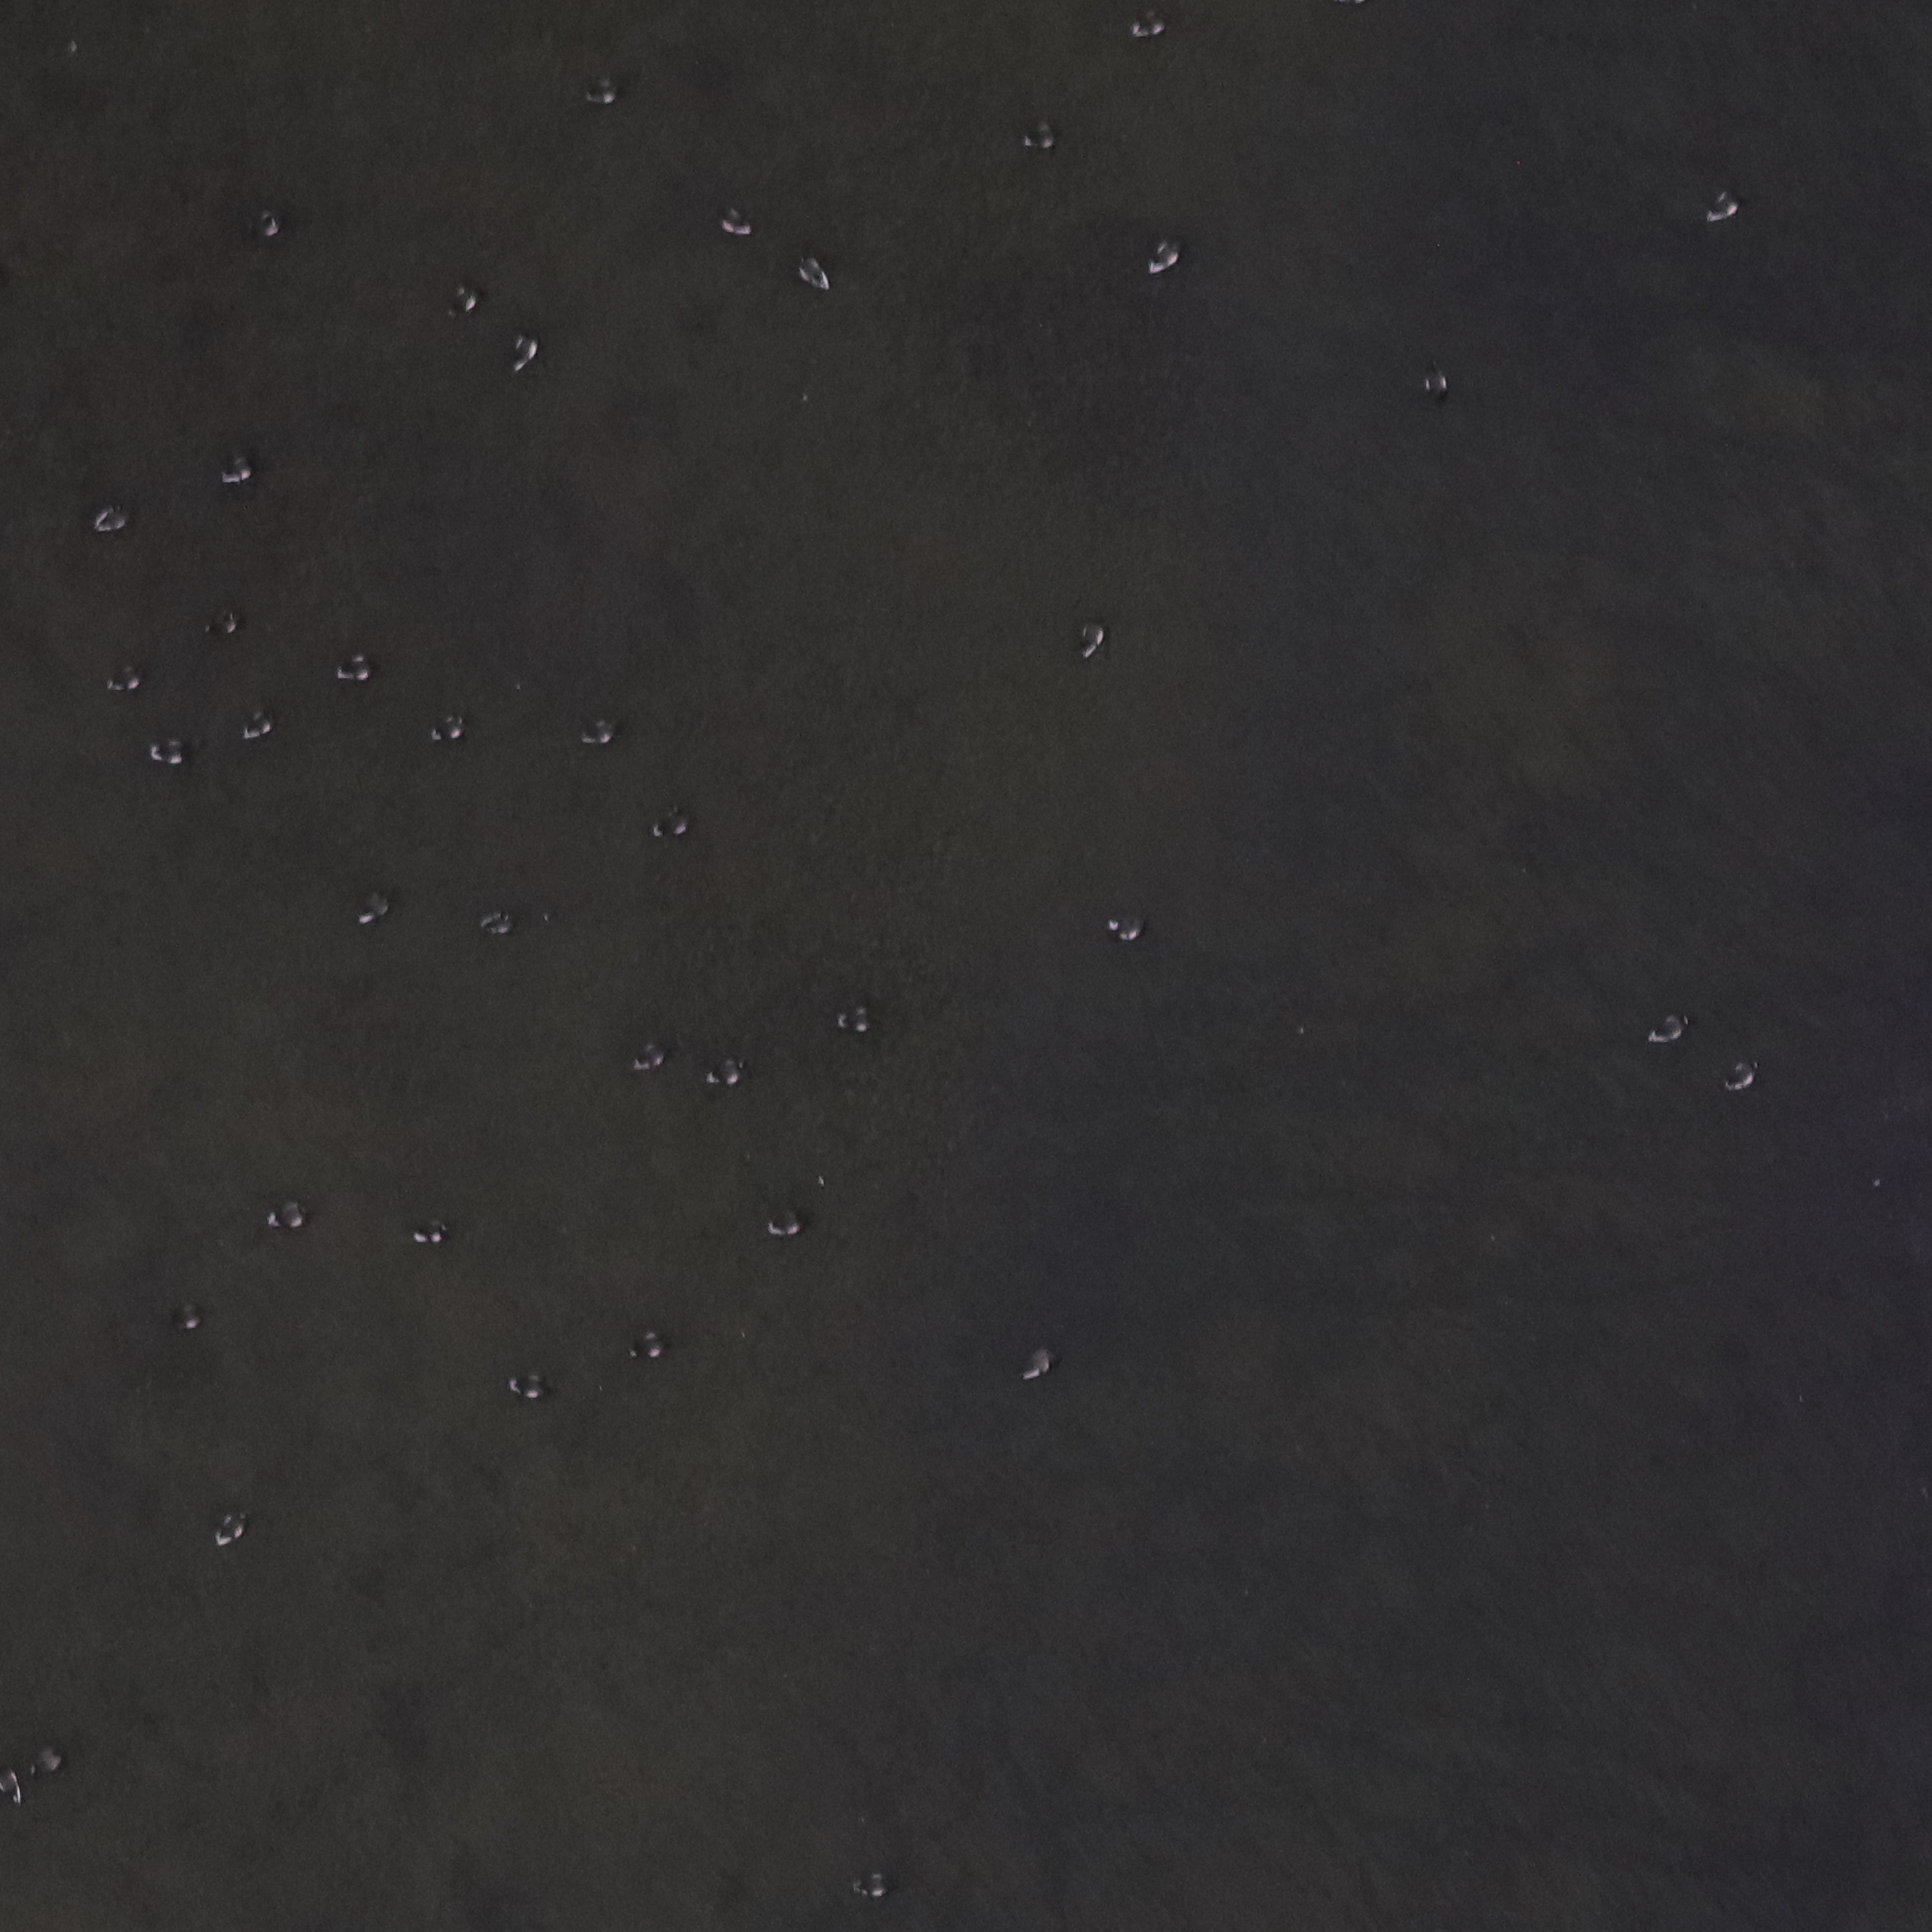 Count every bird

41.